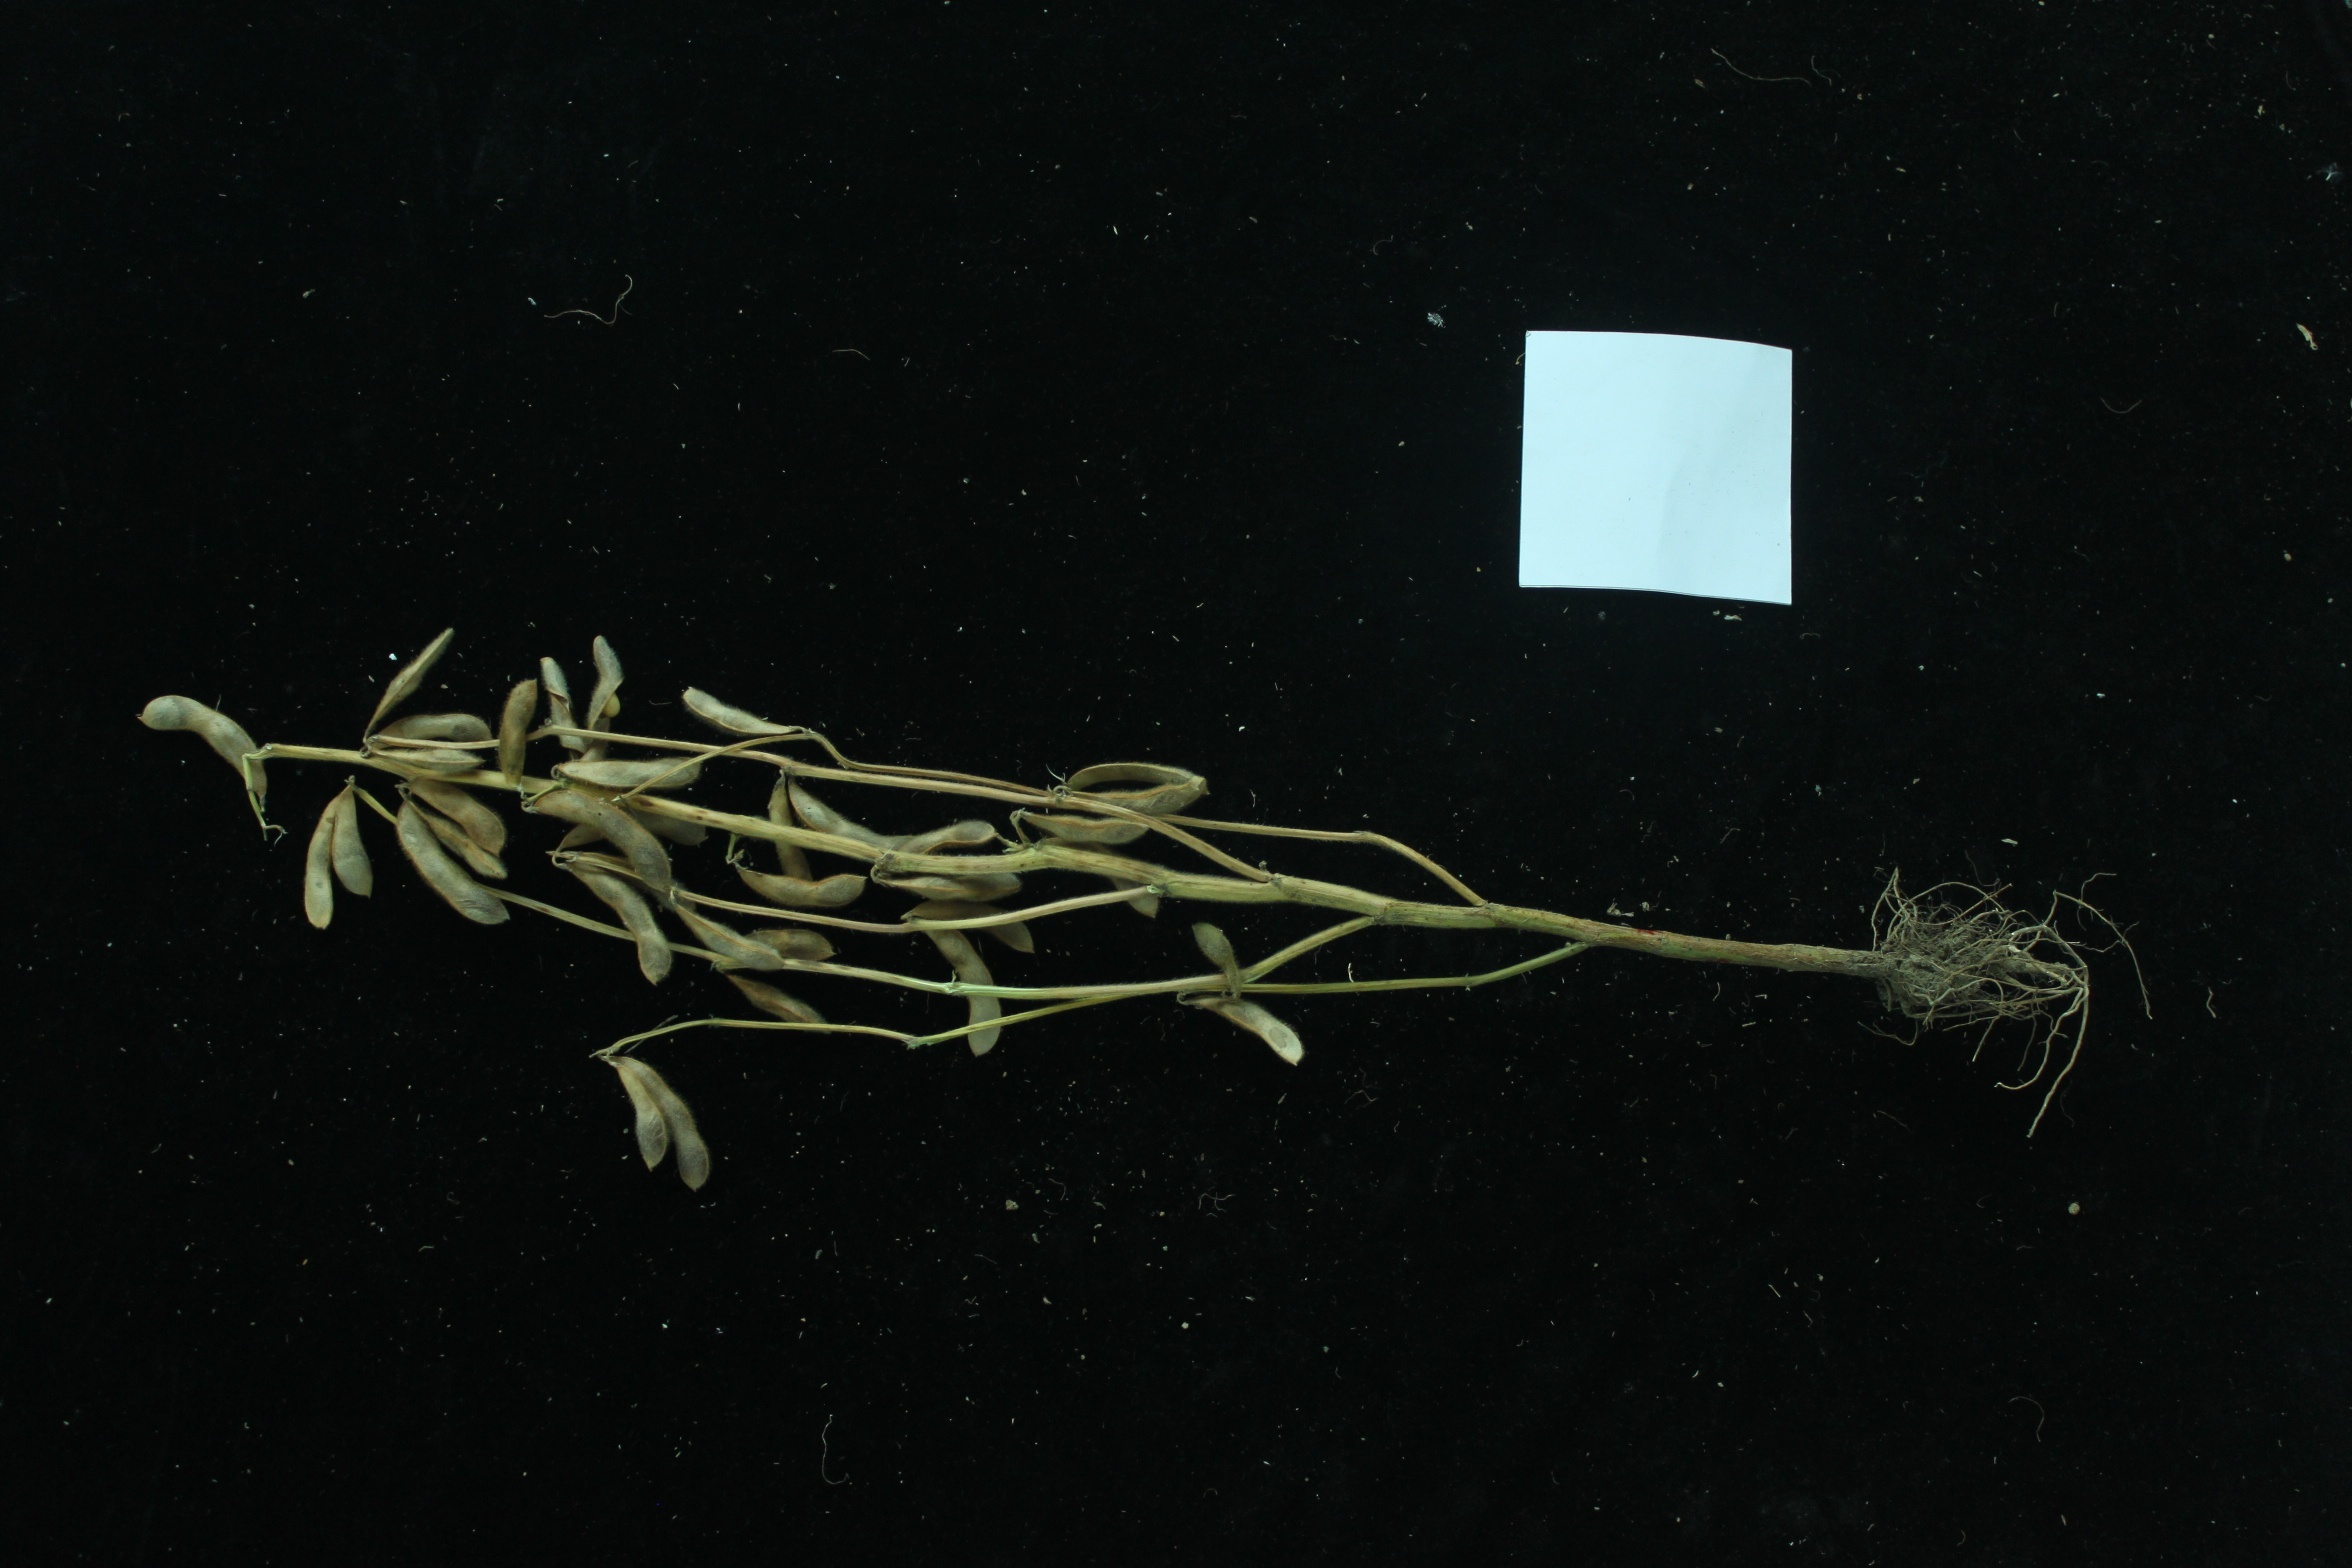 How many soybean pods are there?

33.